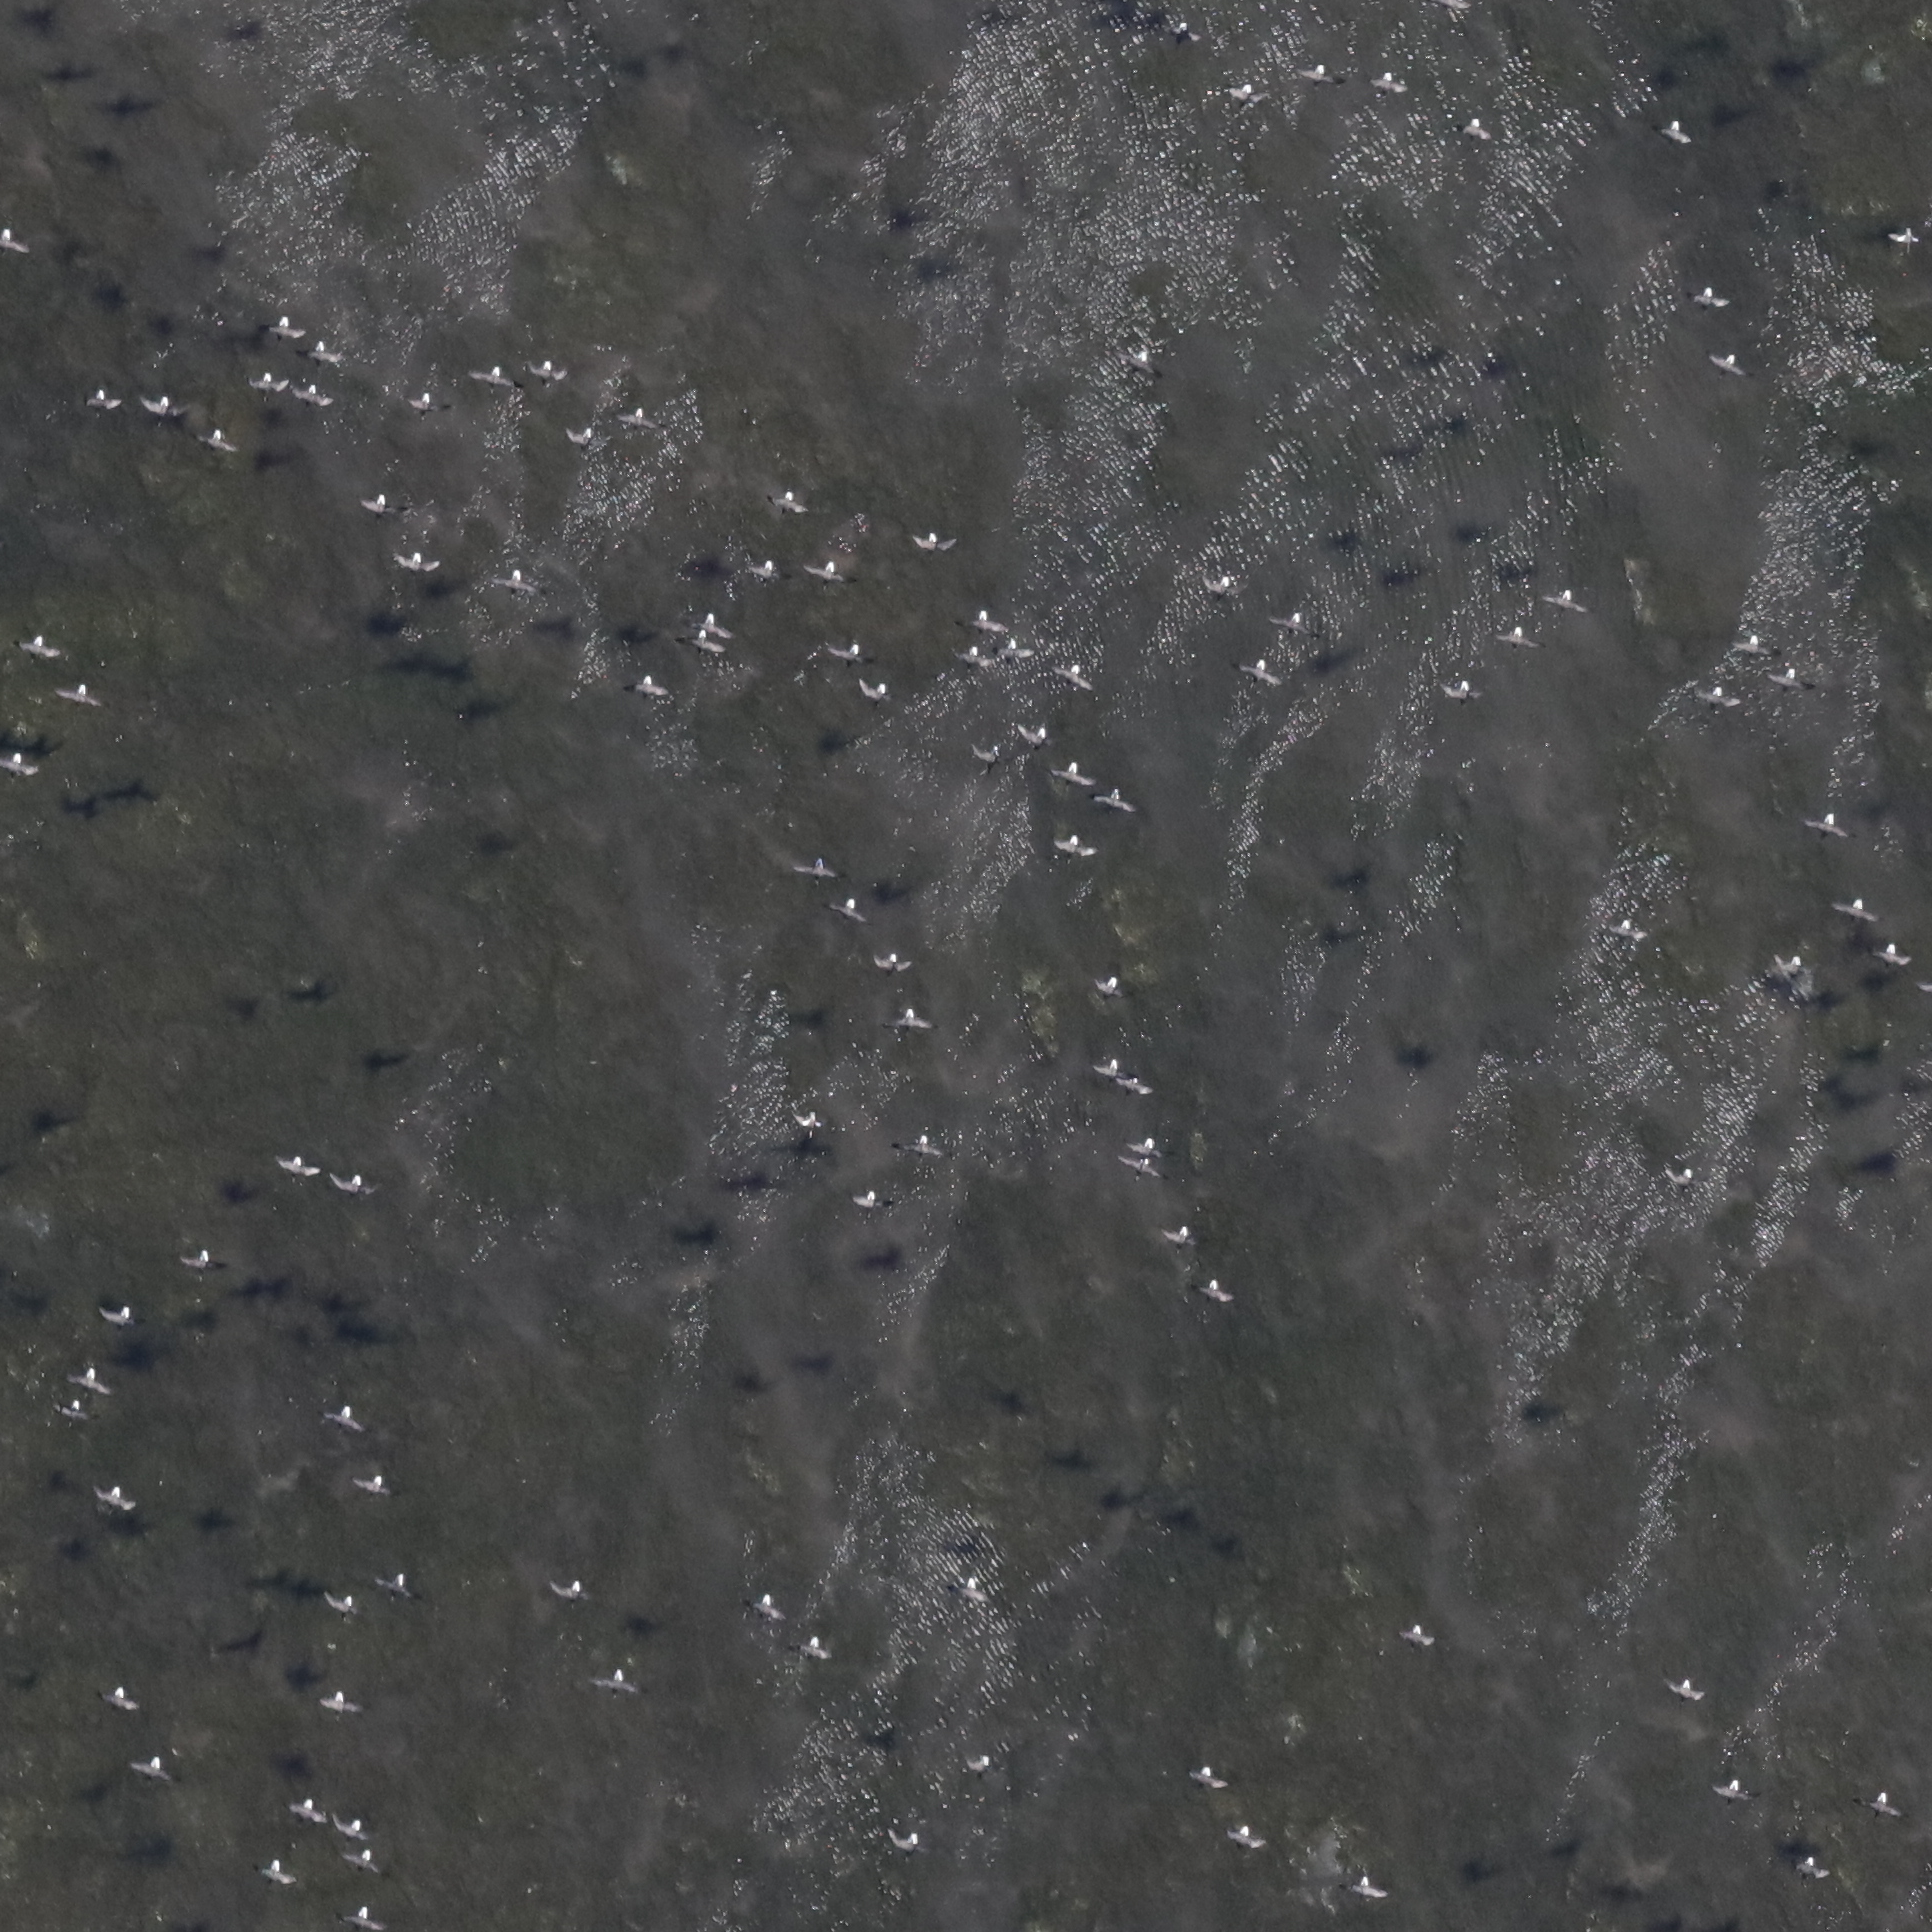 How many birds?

111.